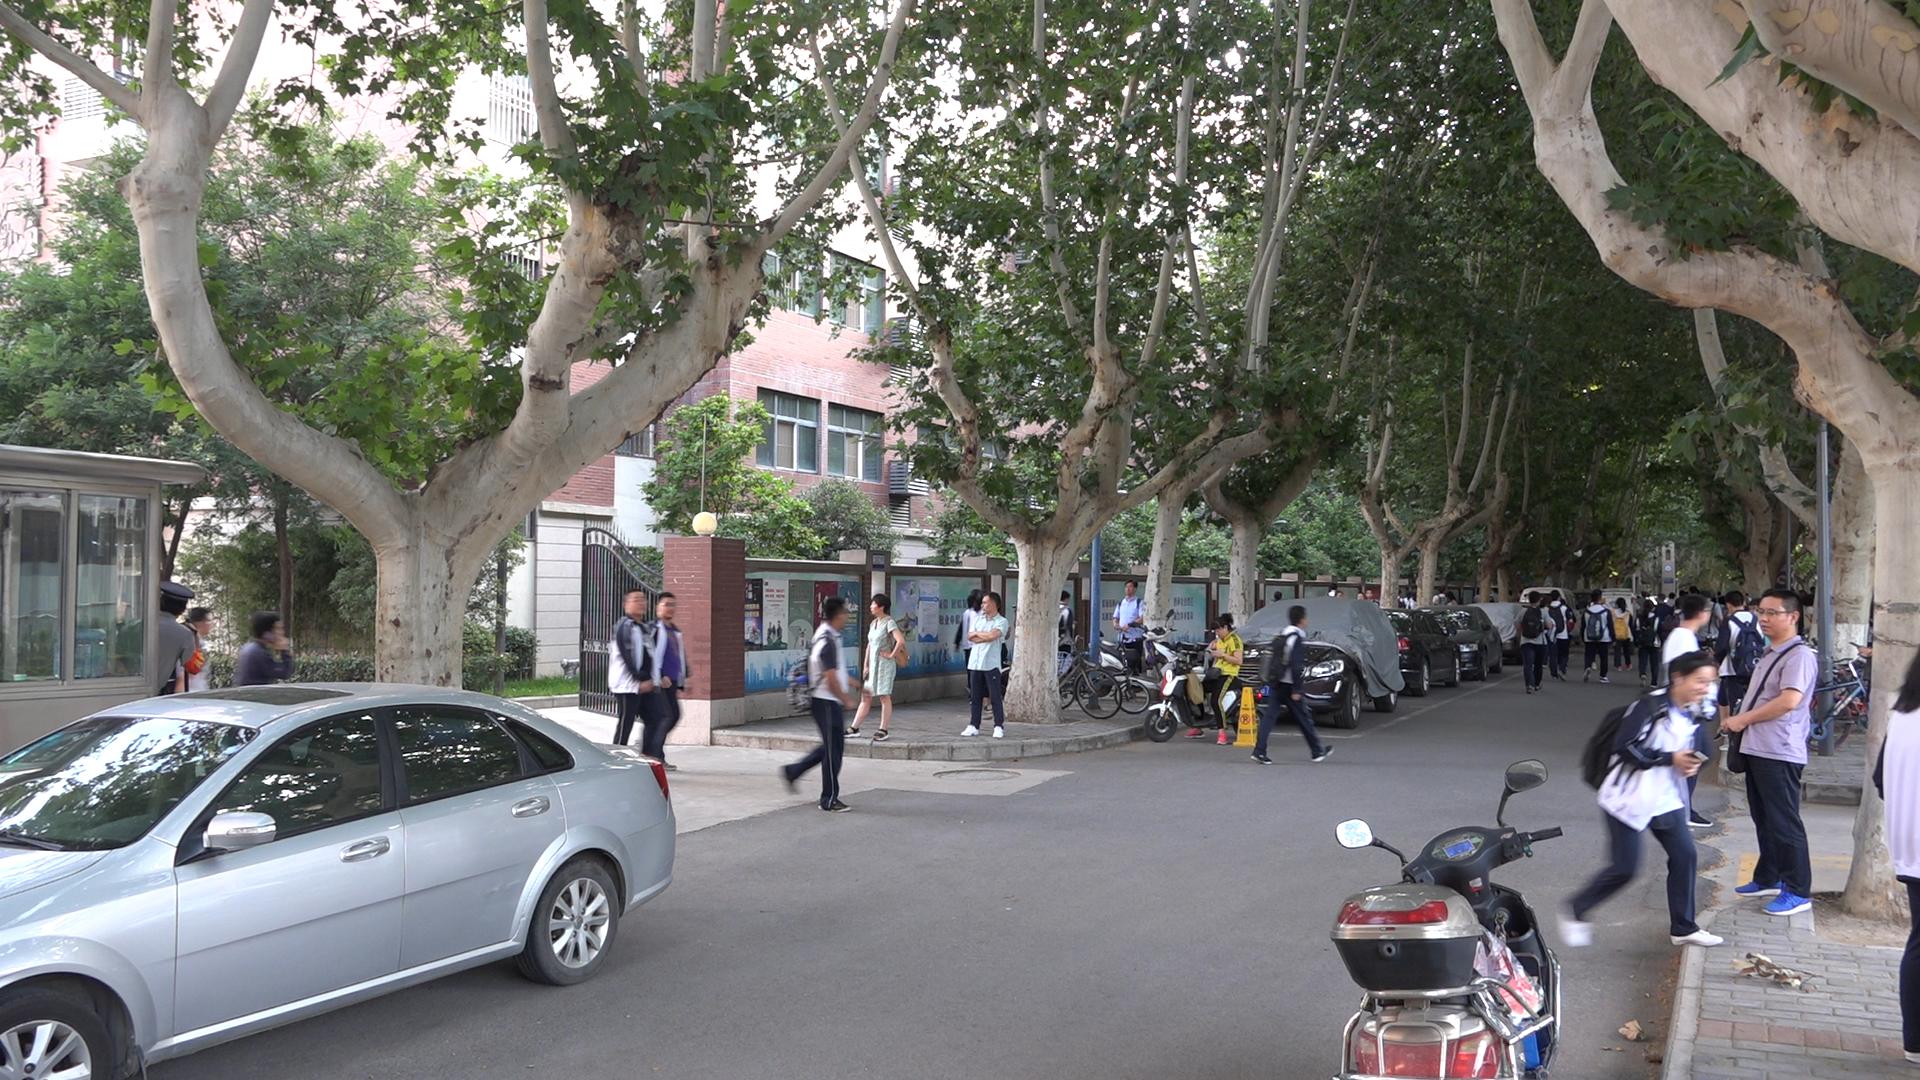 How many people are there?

47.